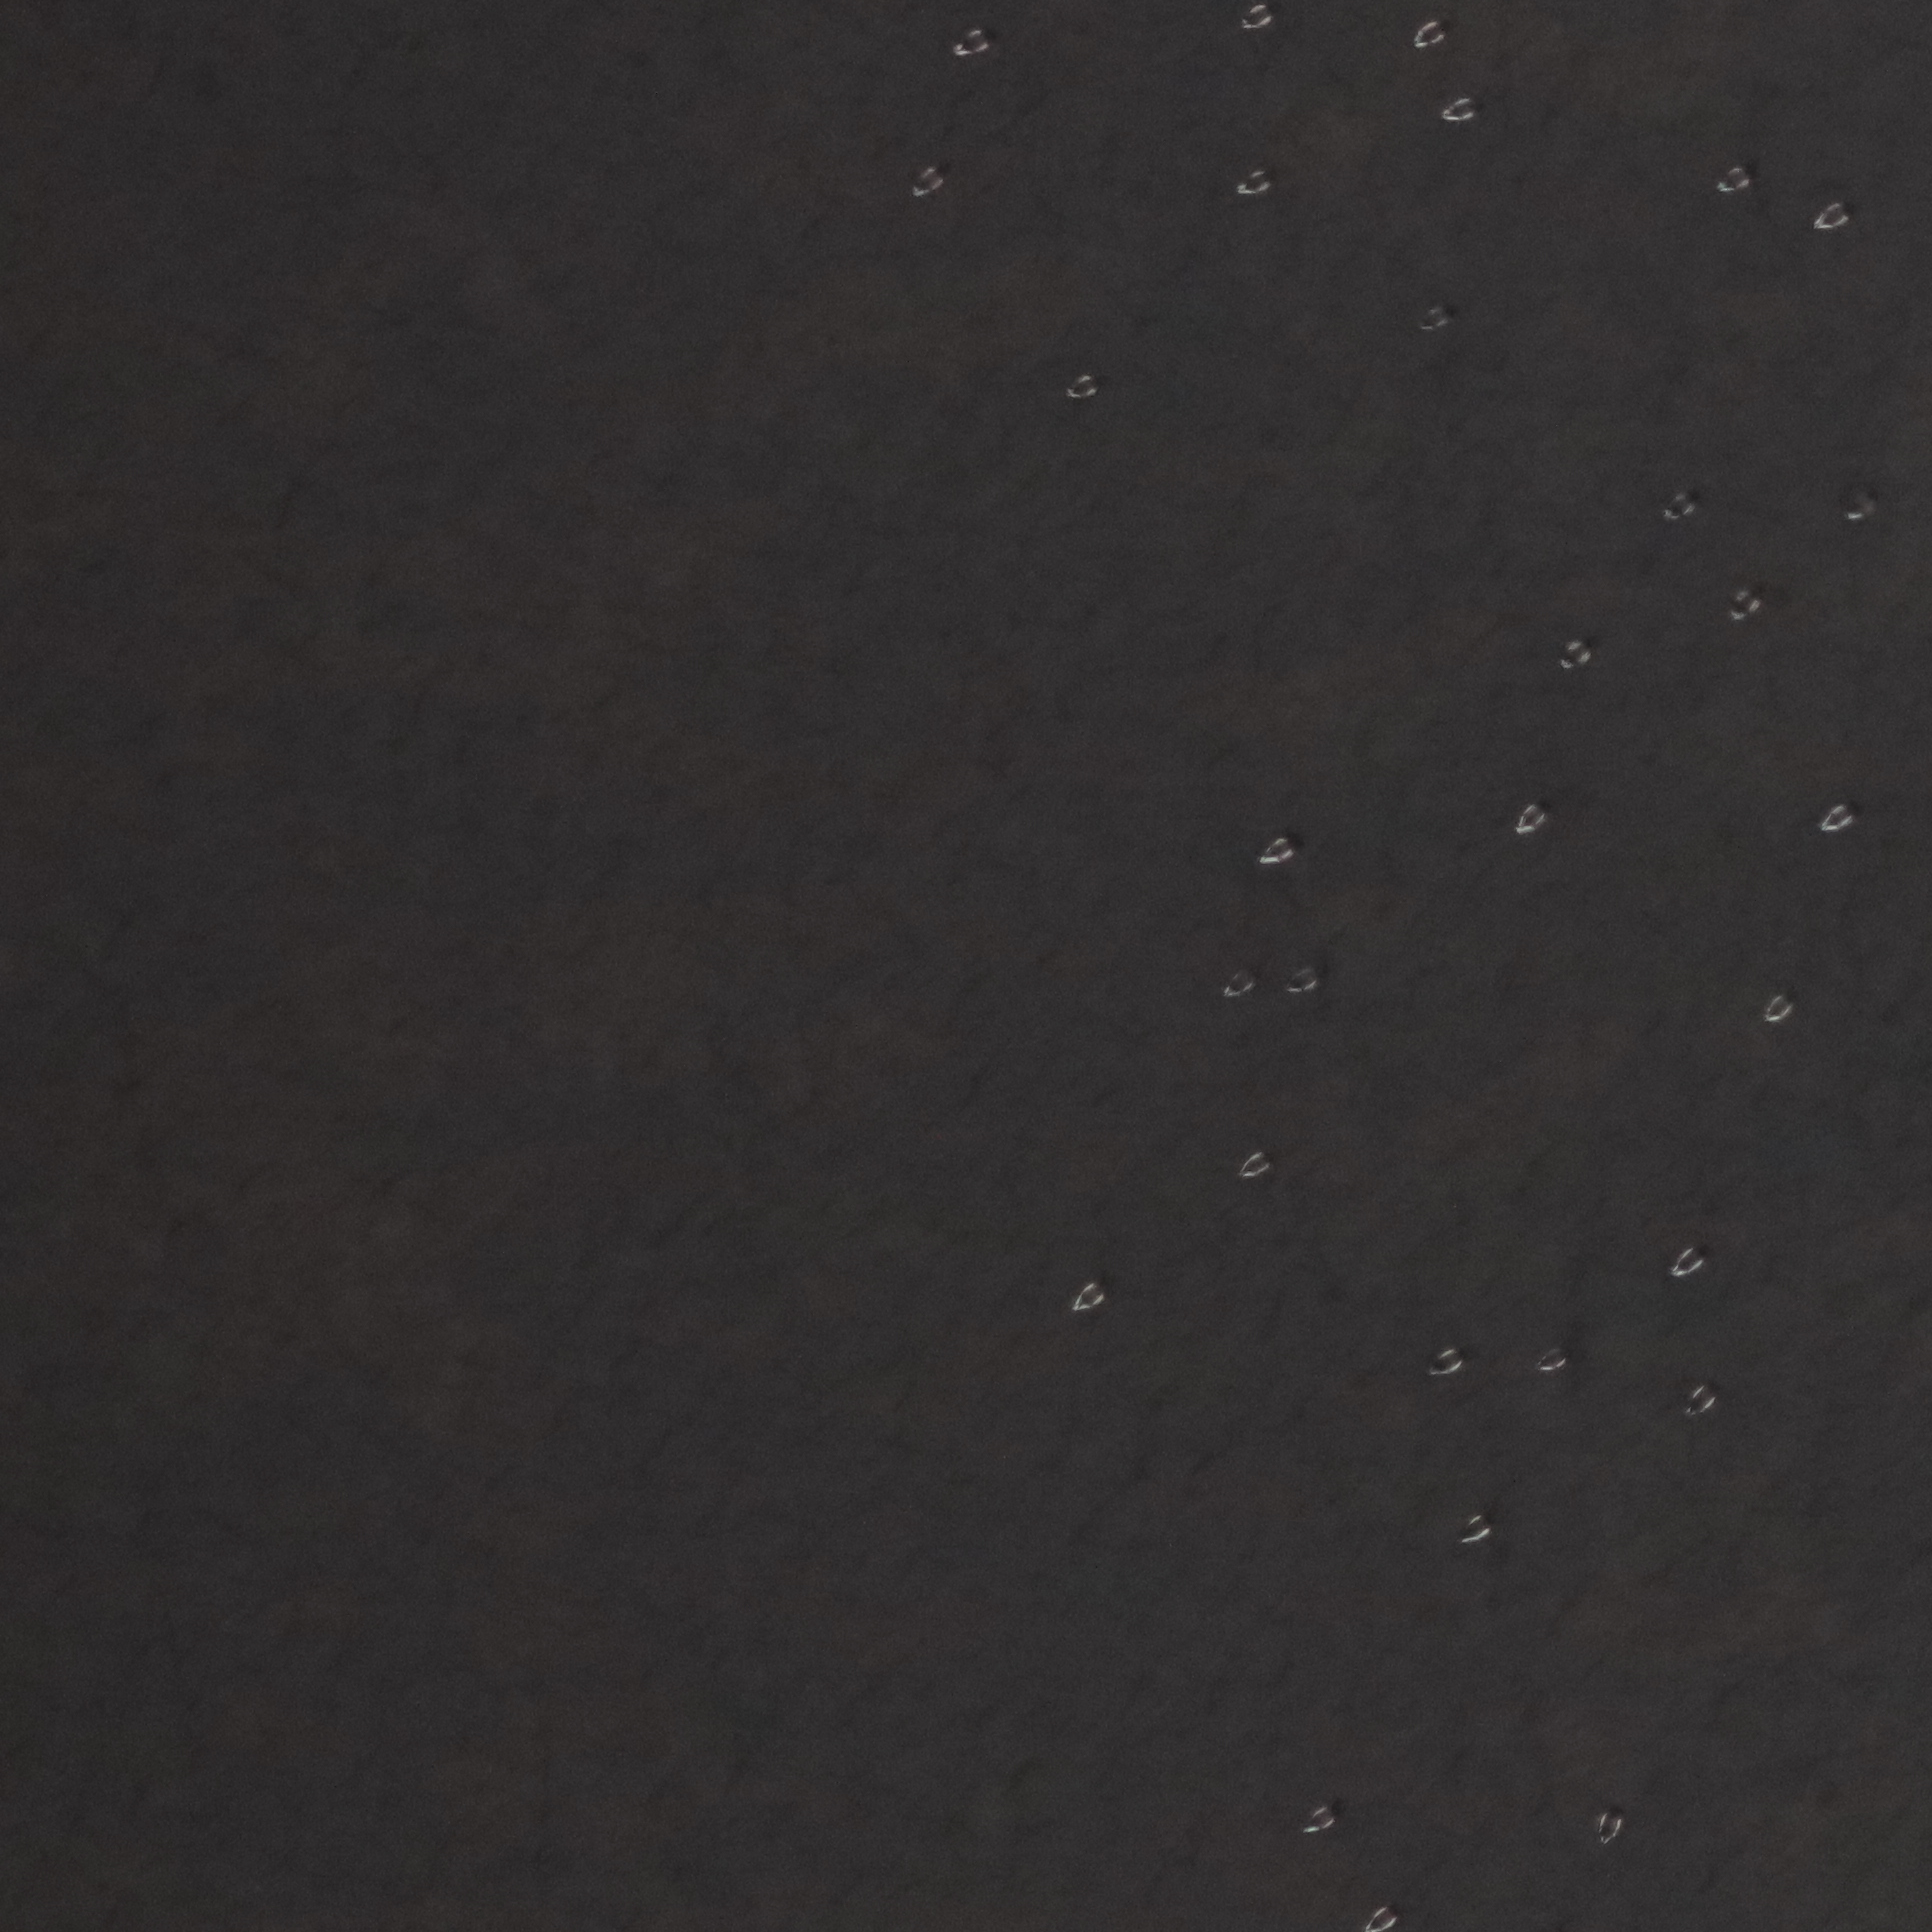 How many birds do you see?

30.